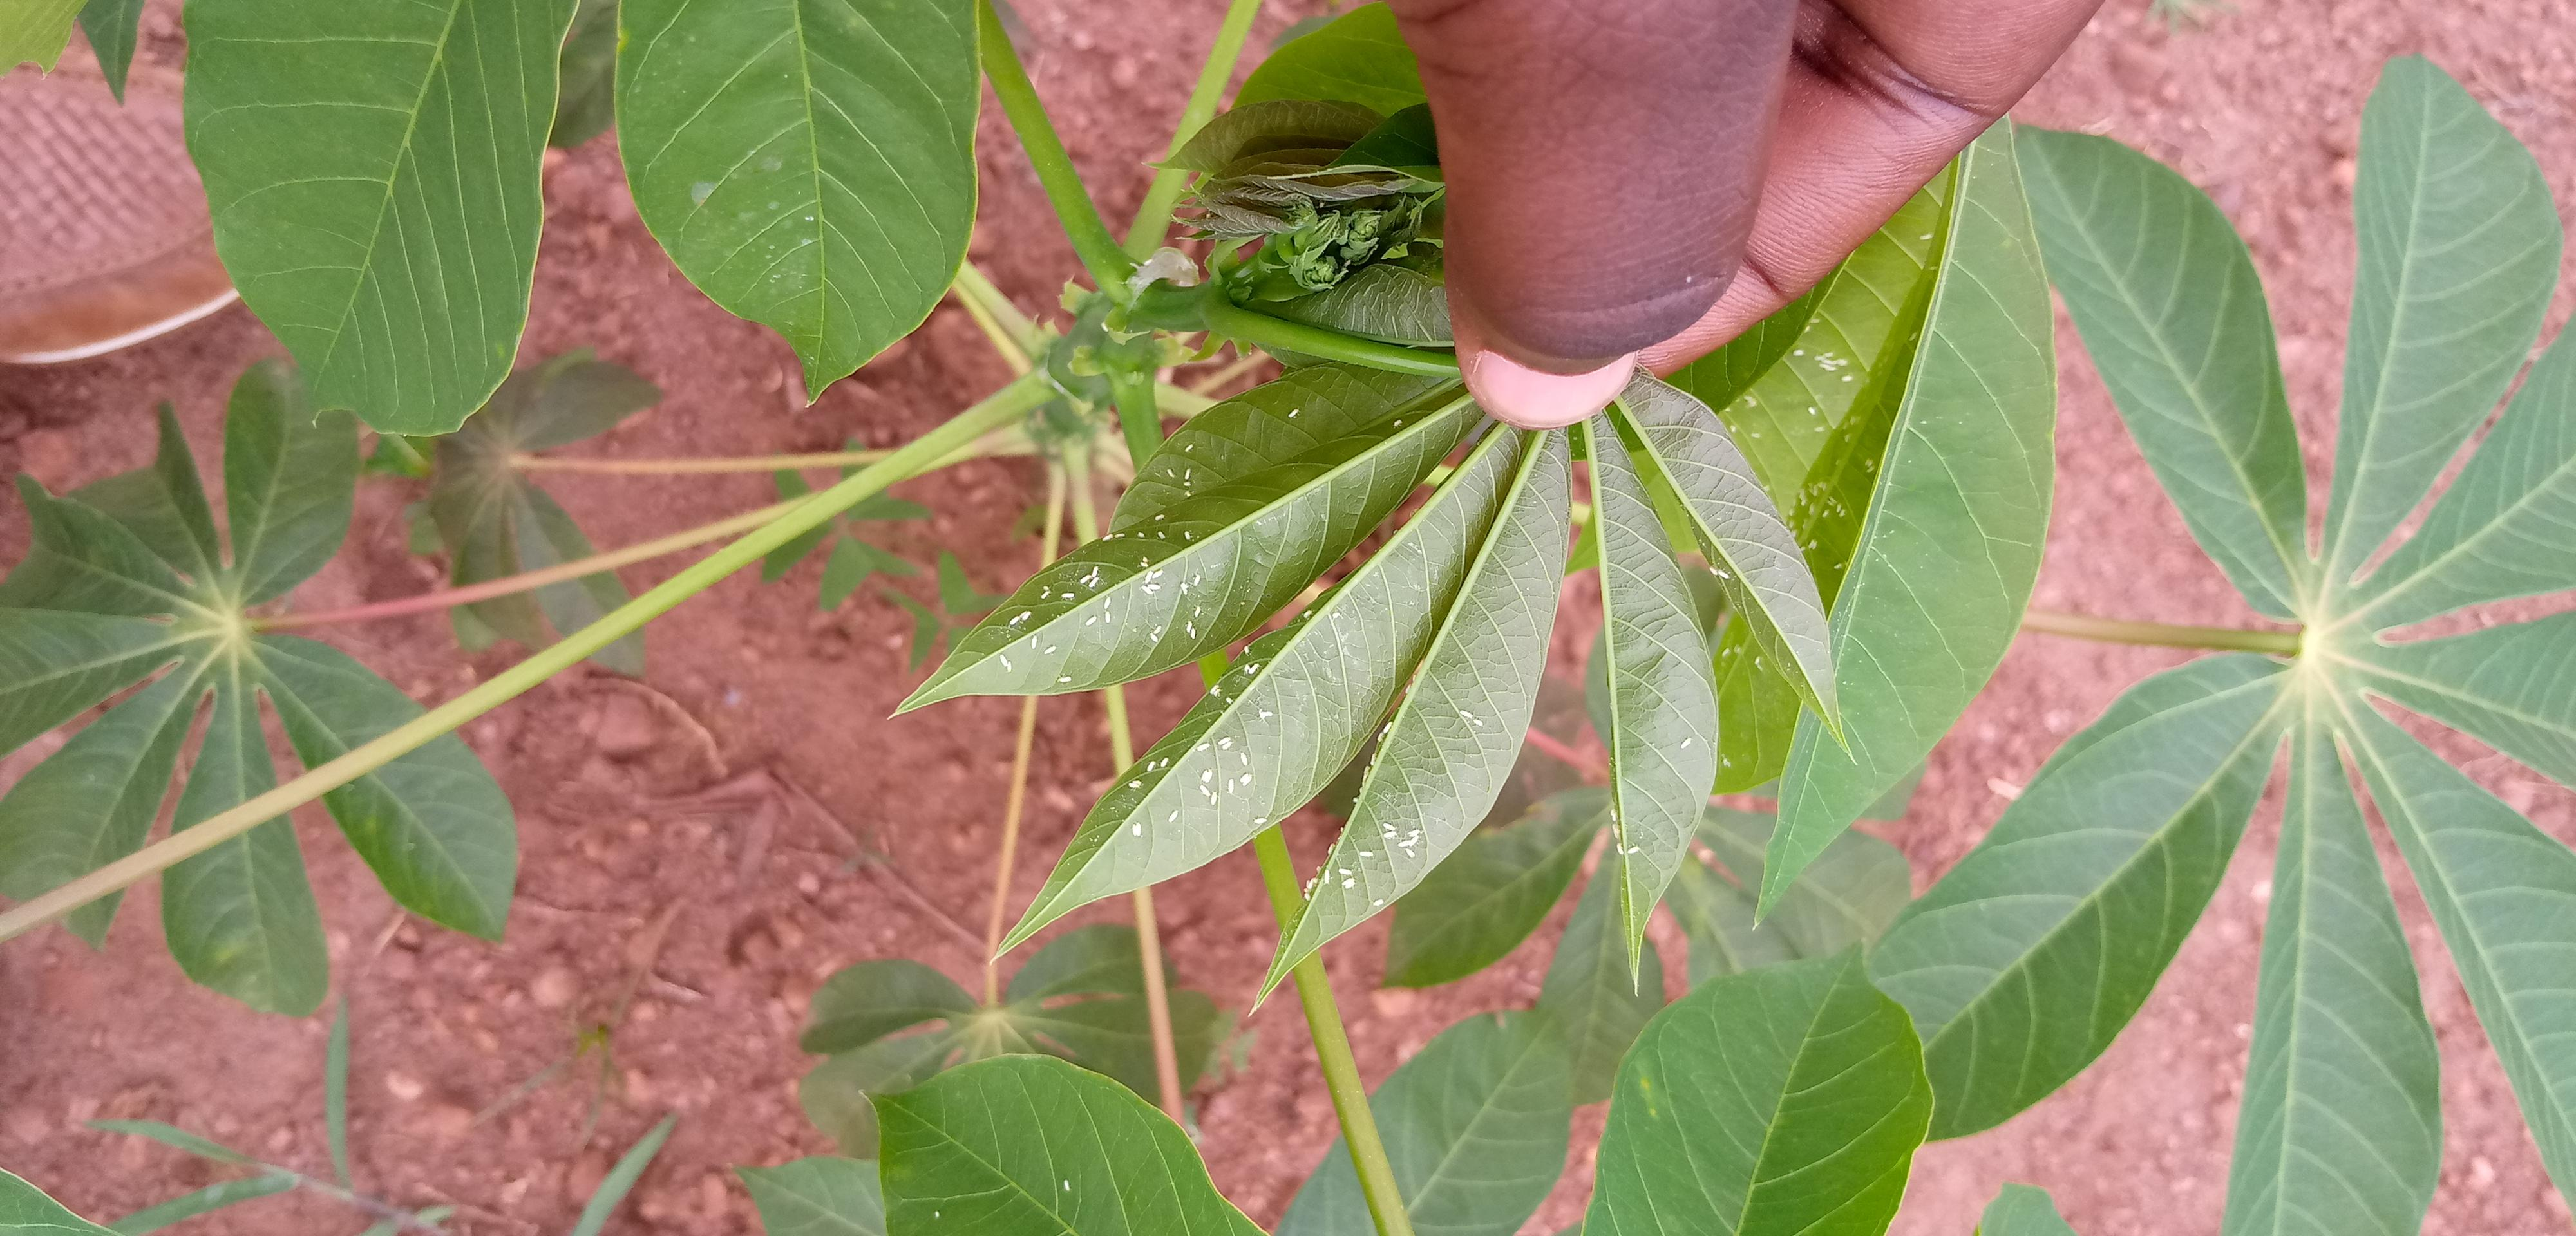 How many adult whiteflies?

102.